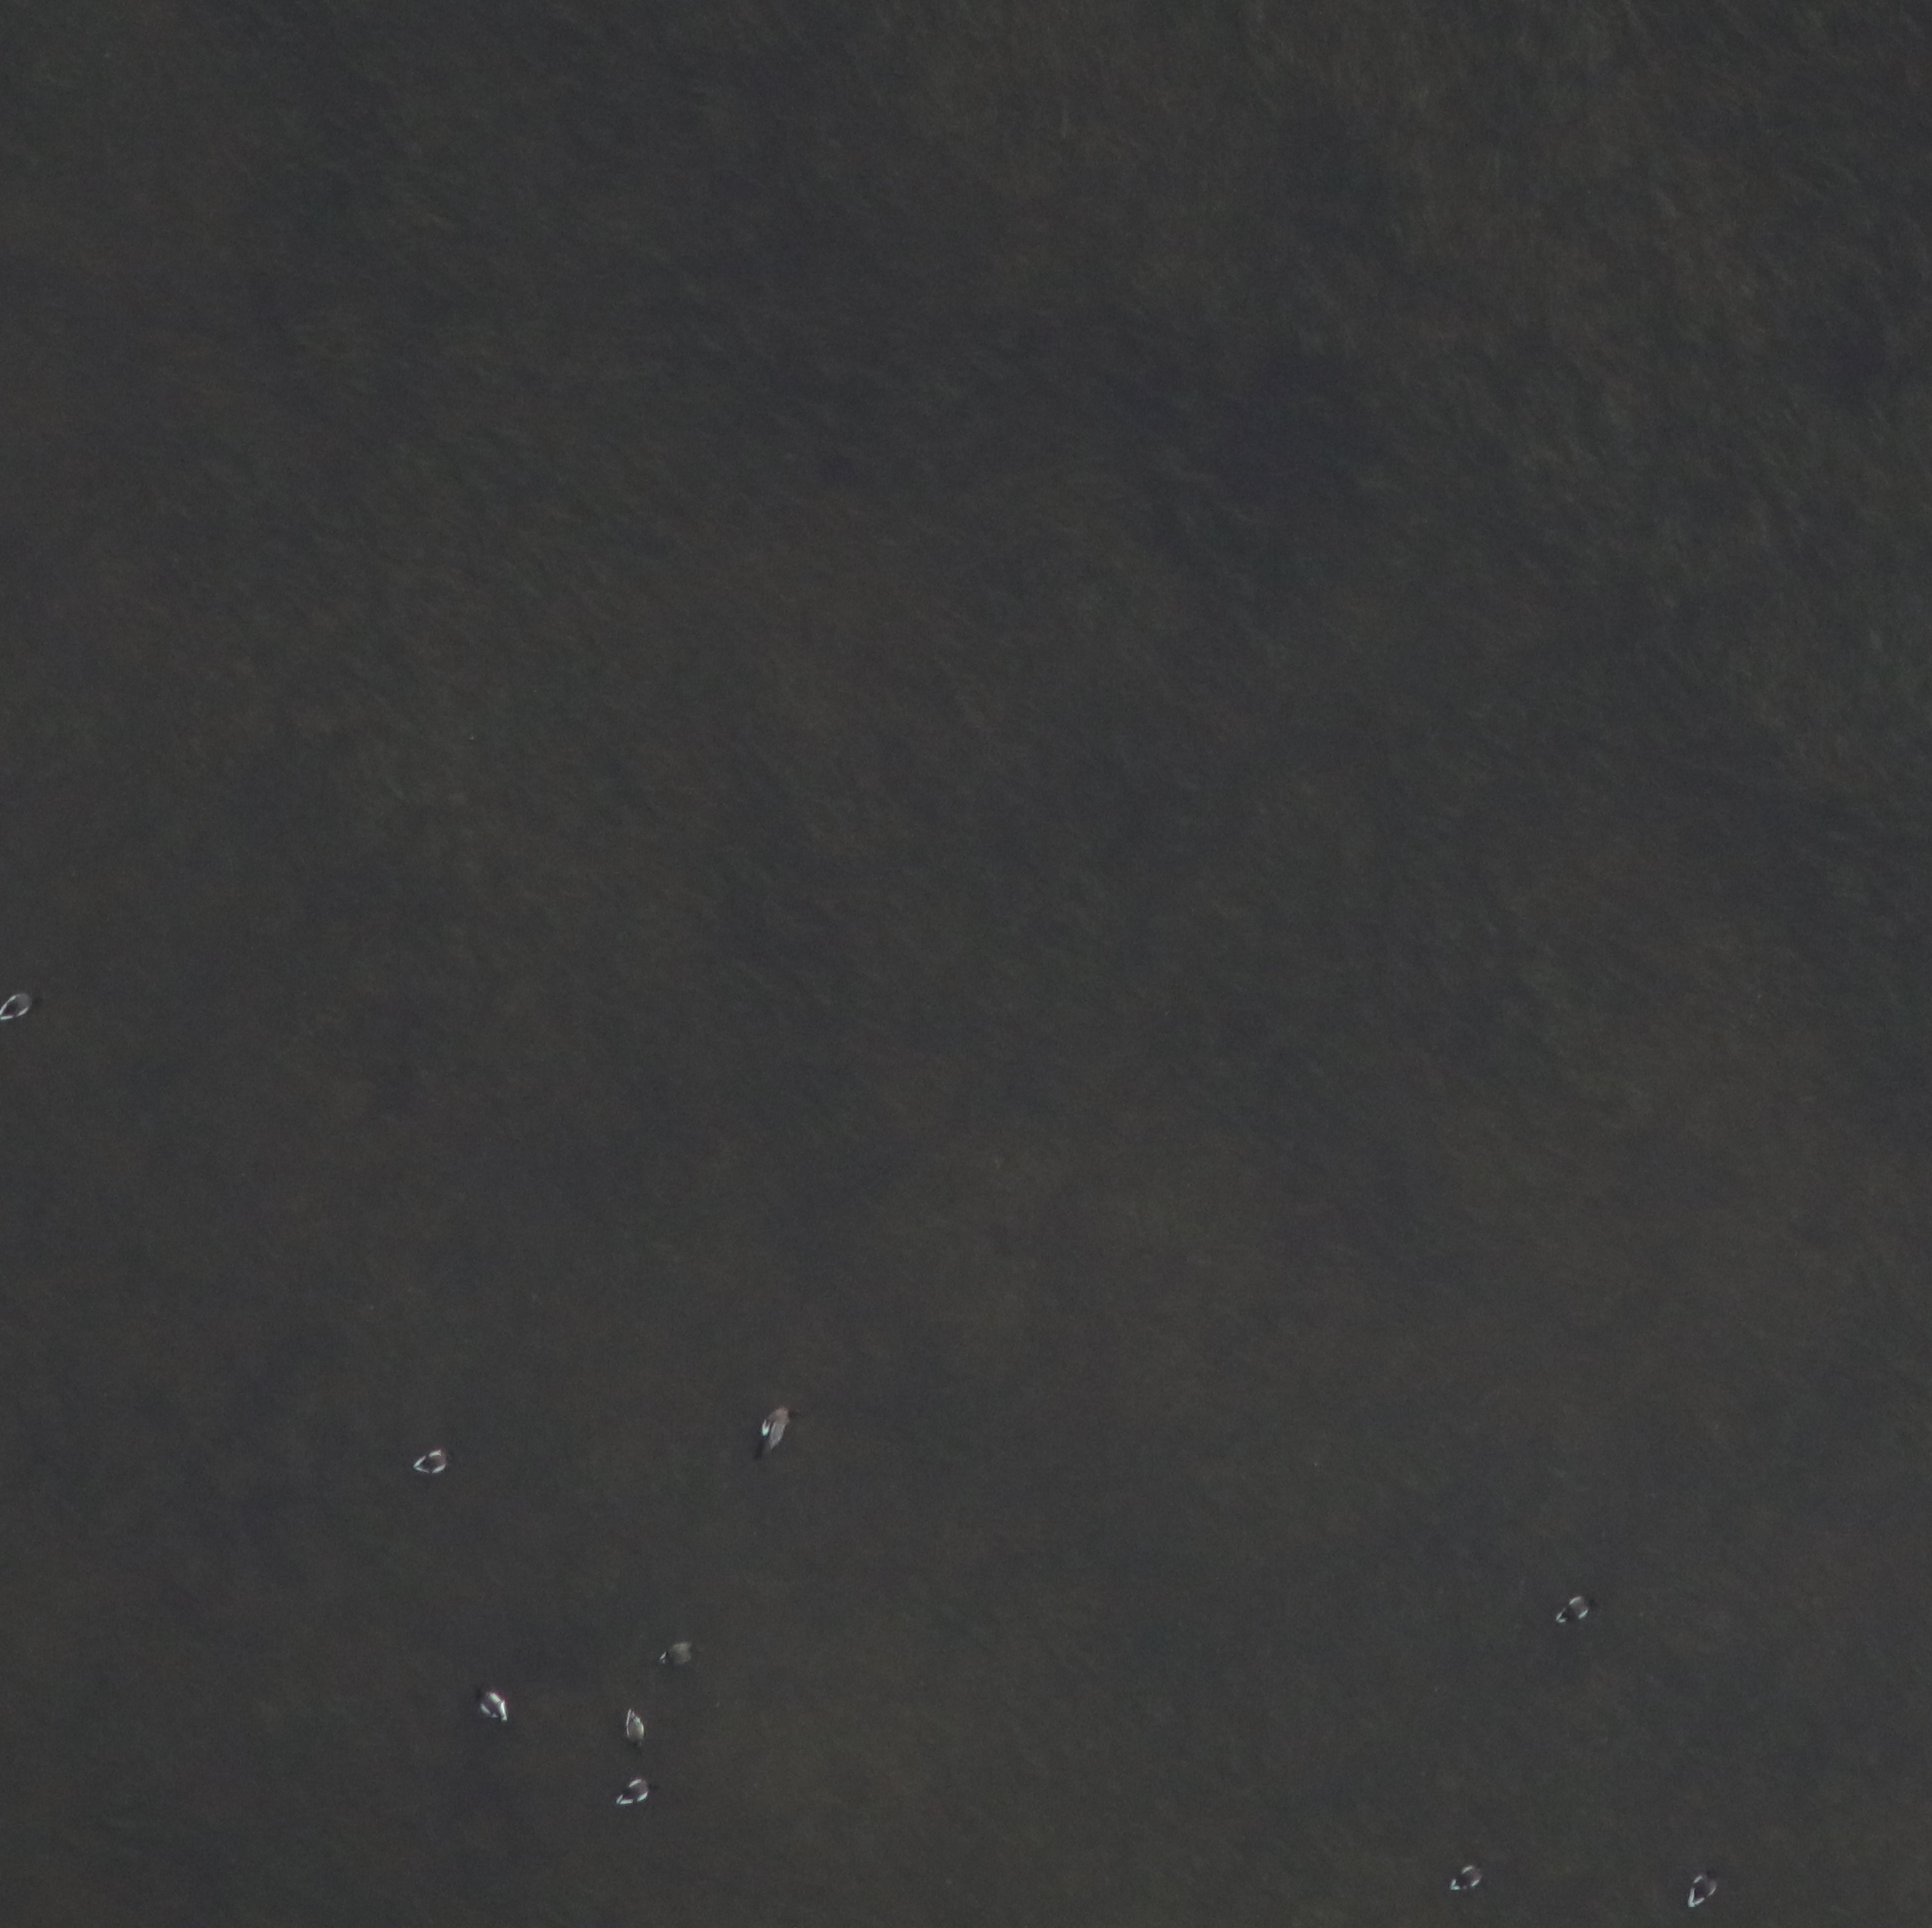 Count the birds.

10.